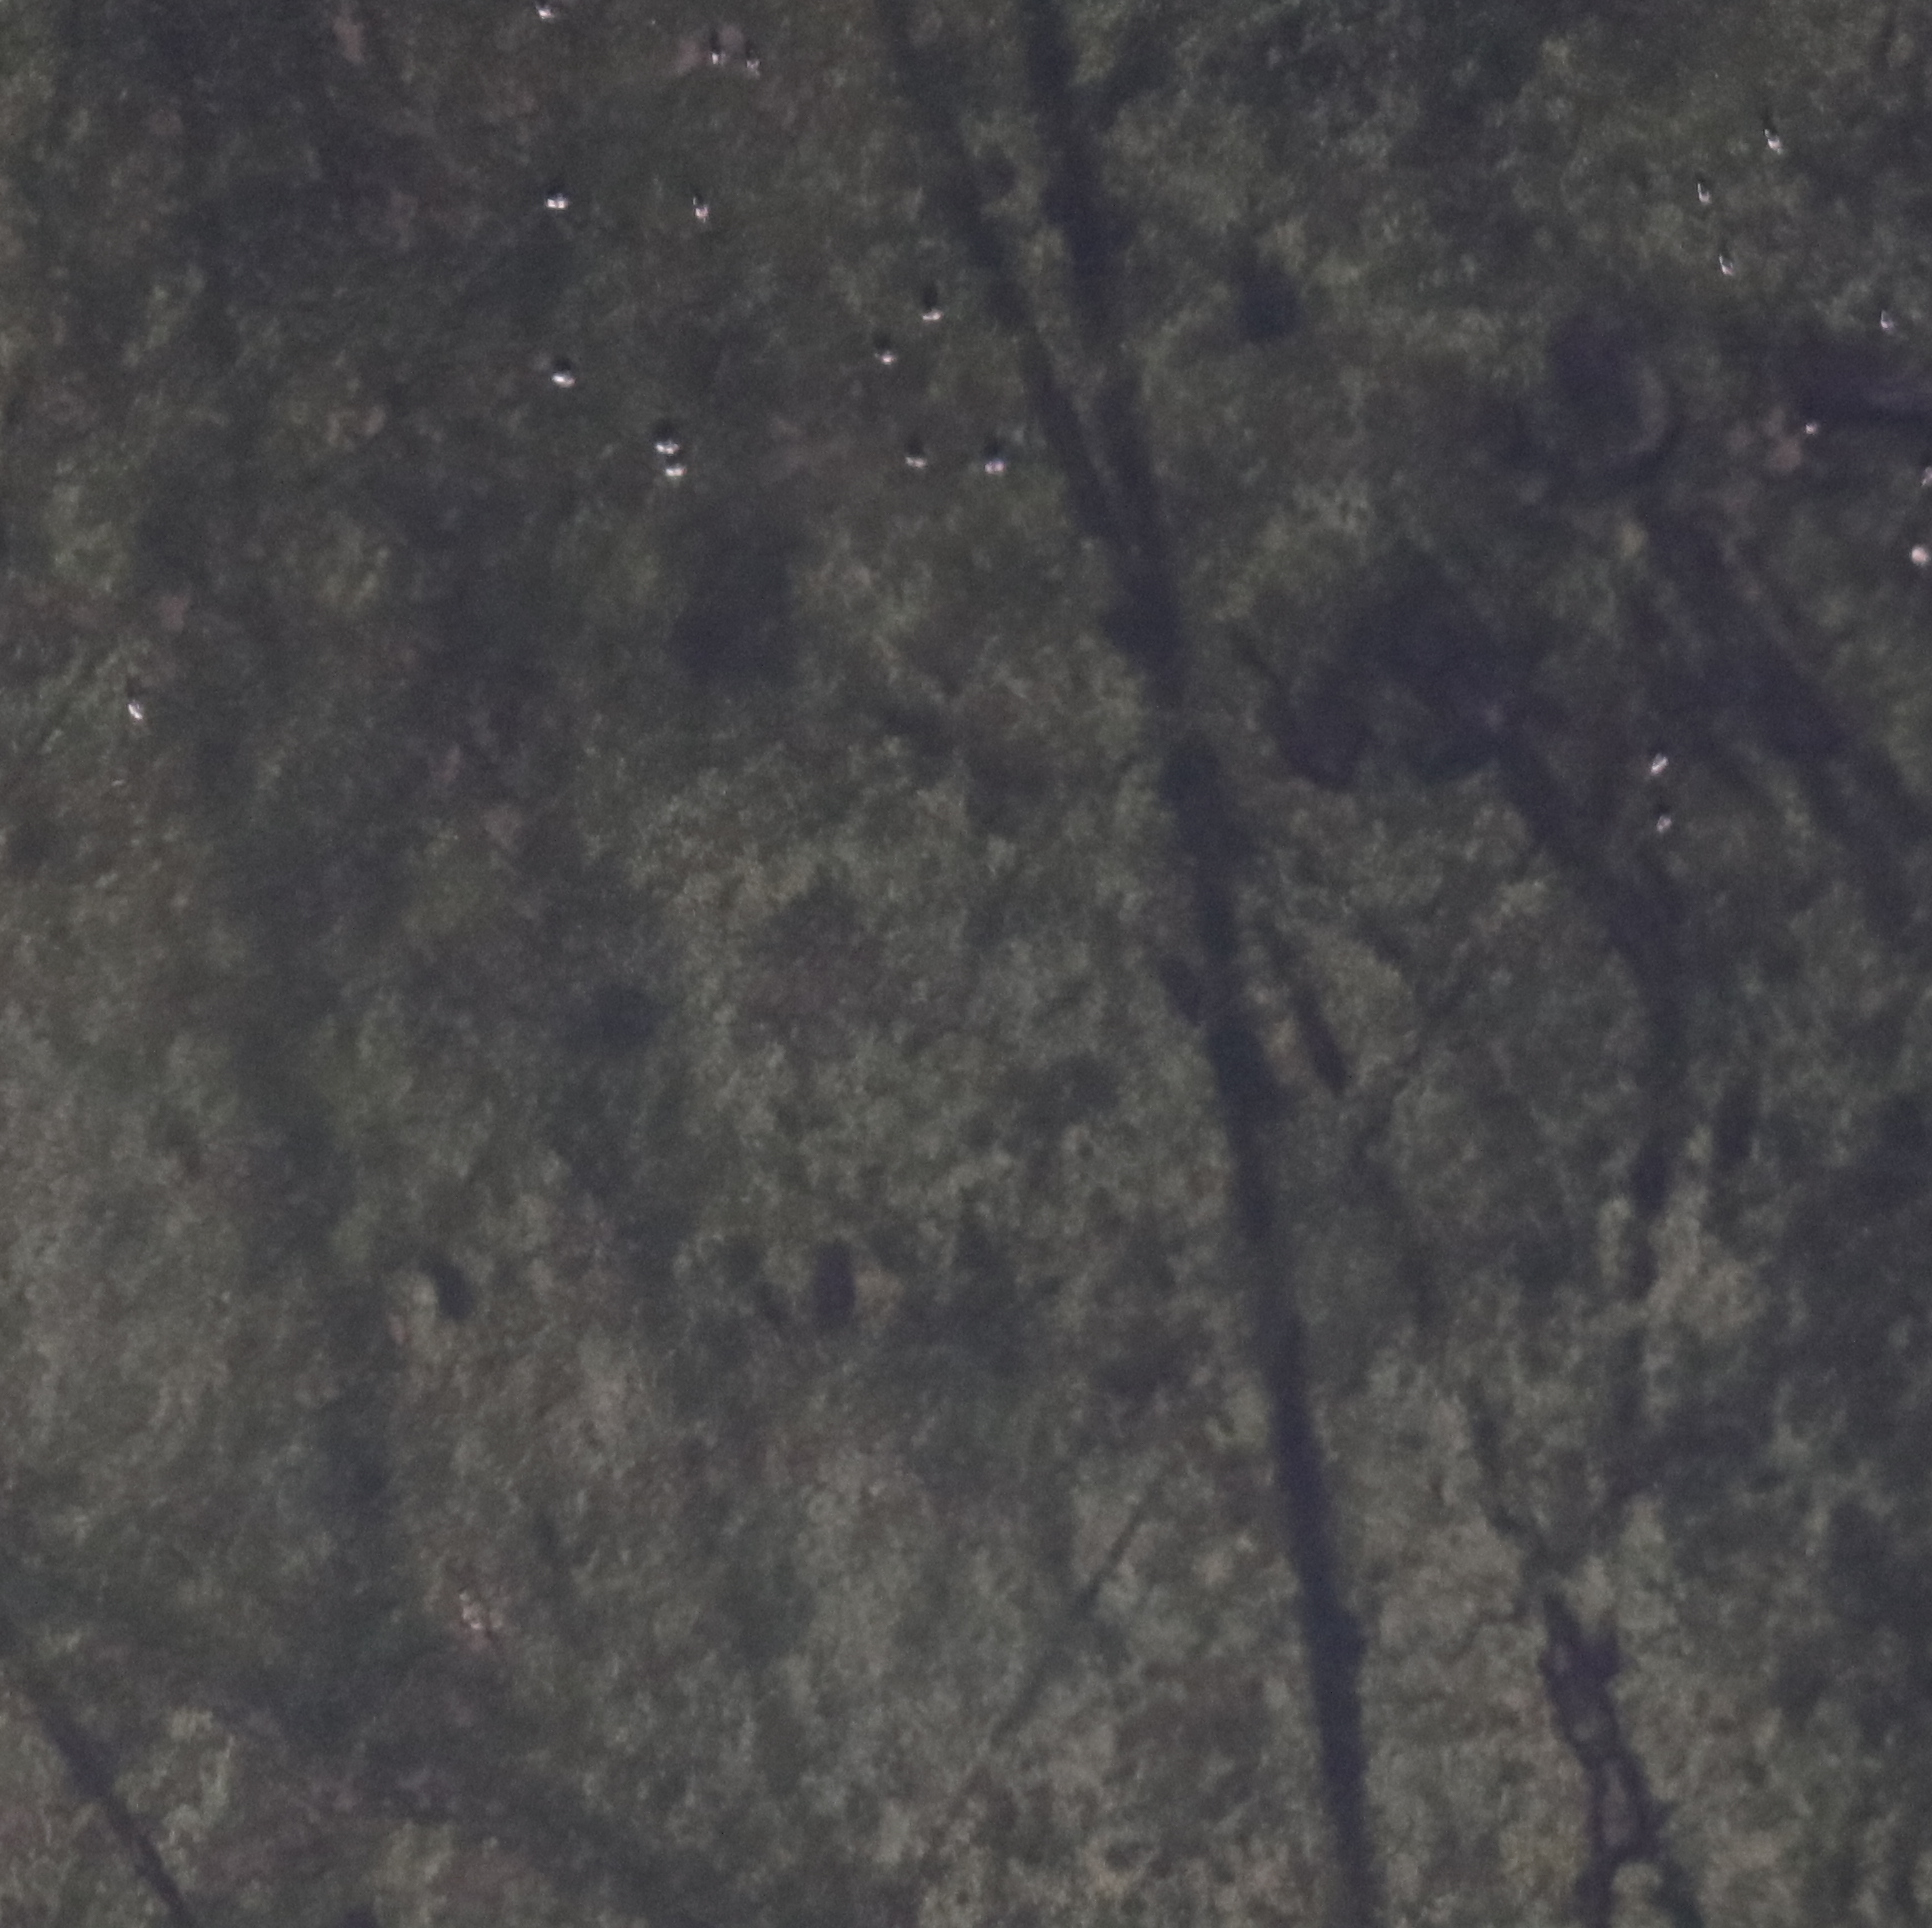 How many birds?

22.